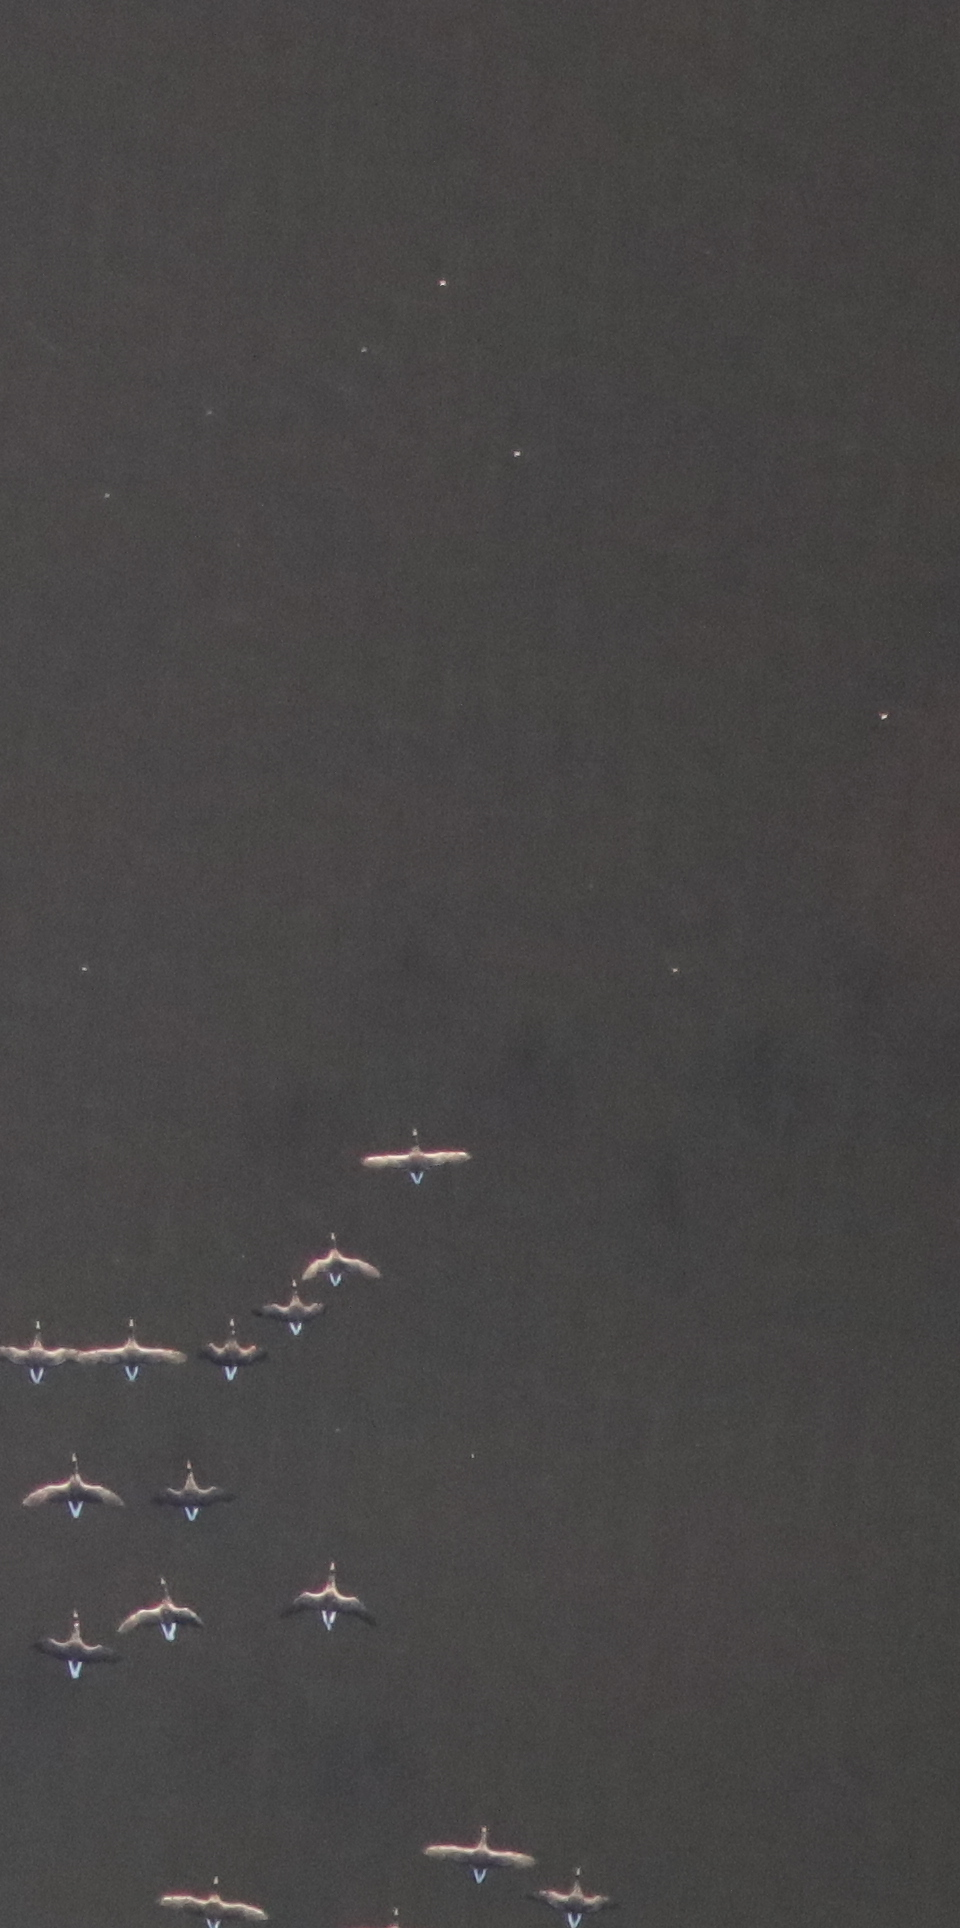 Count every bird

14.